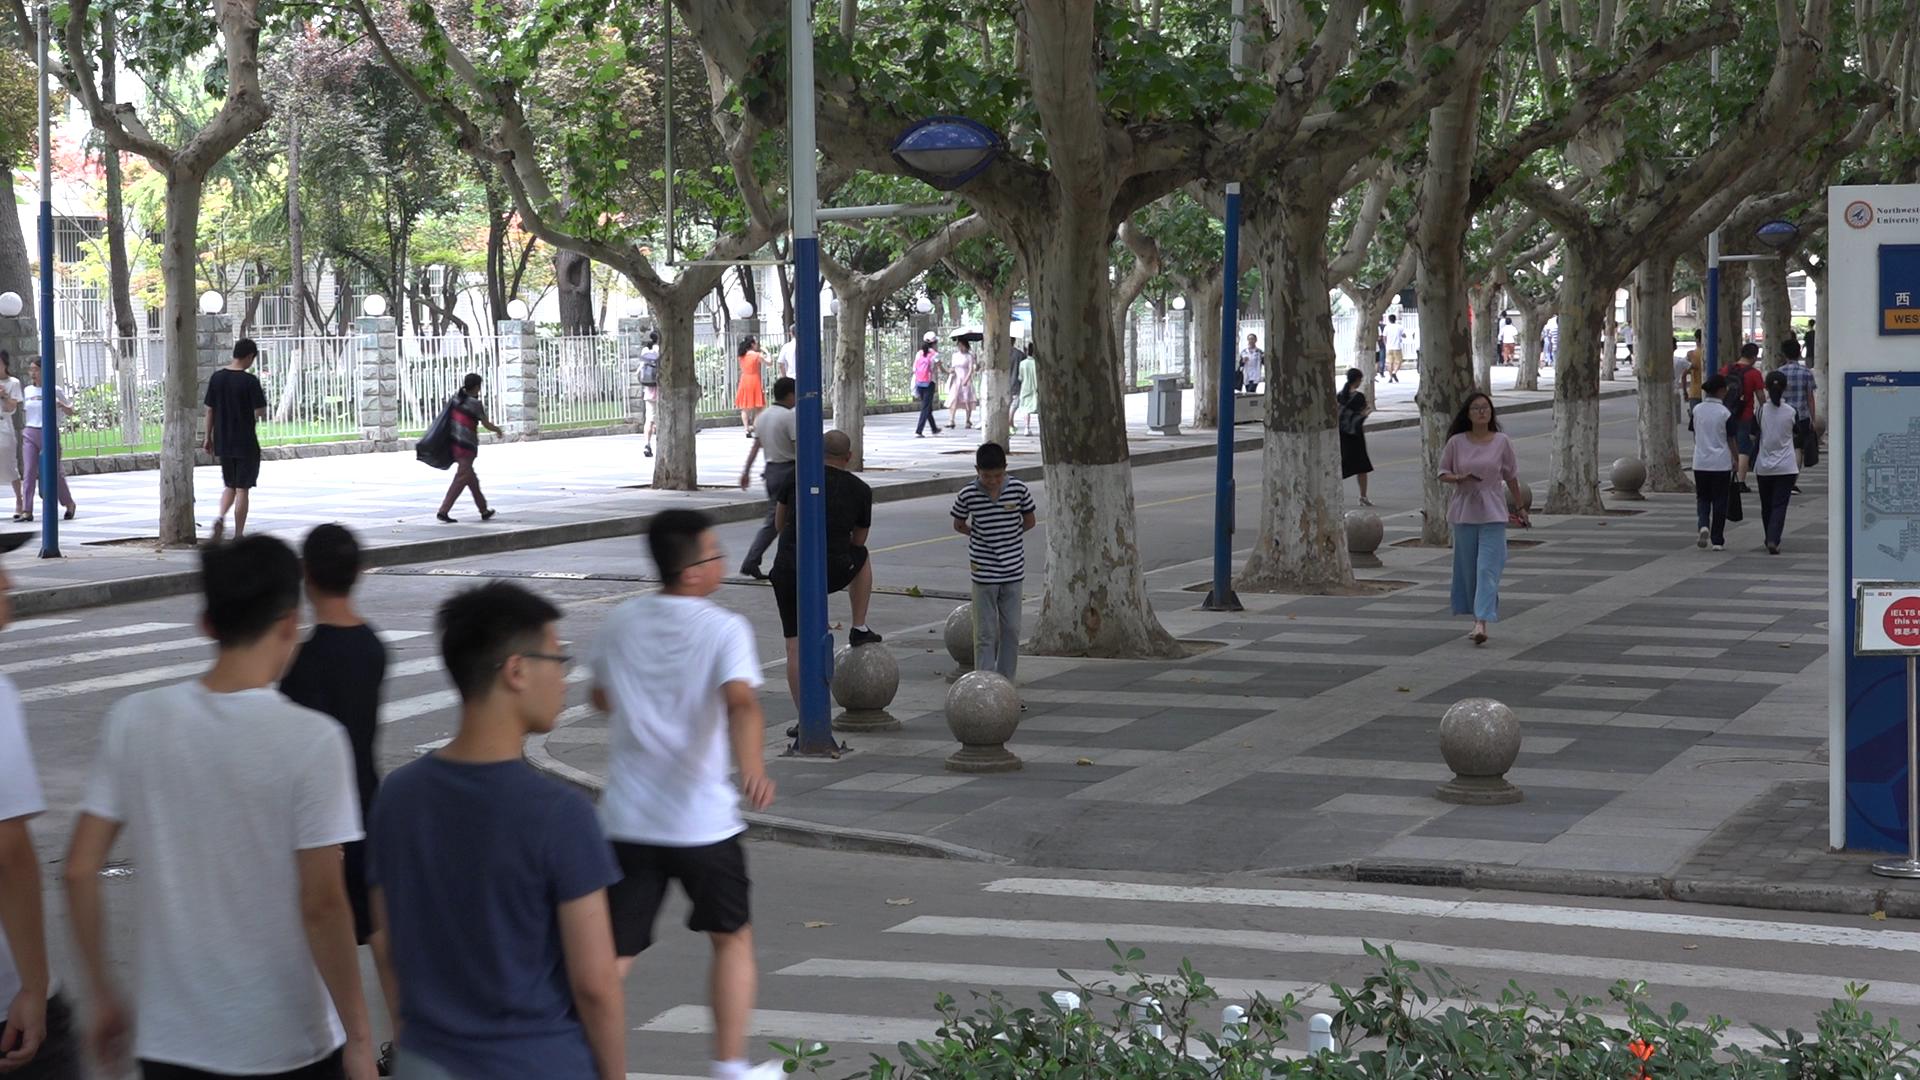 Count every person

31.